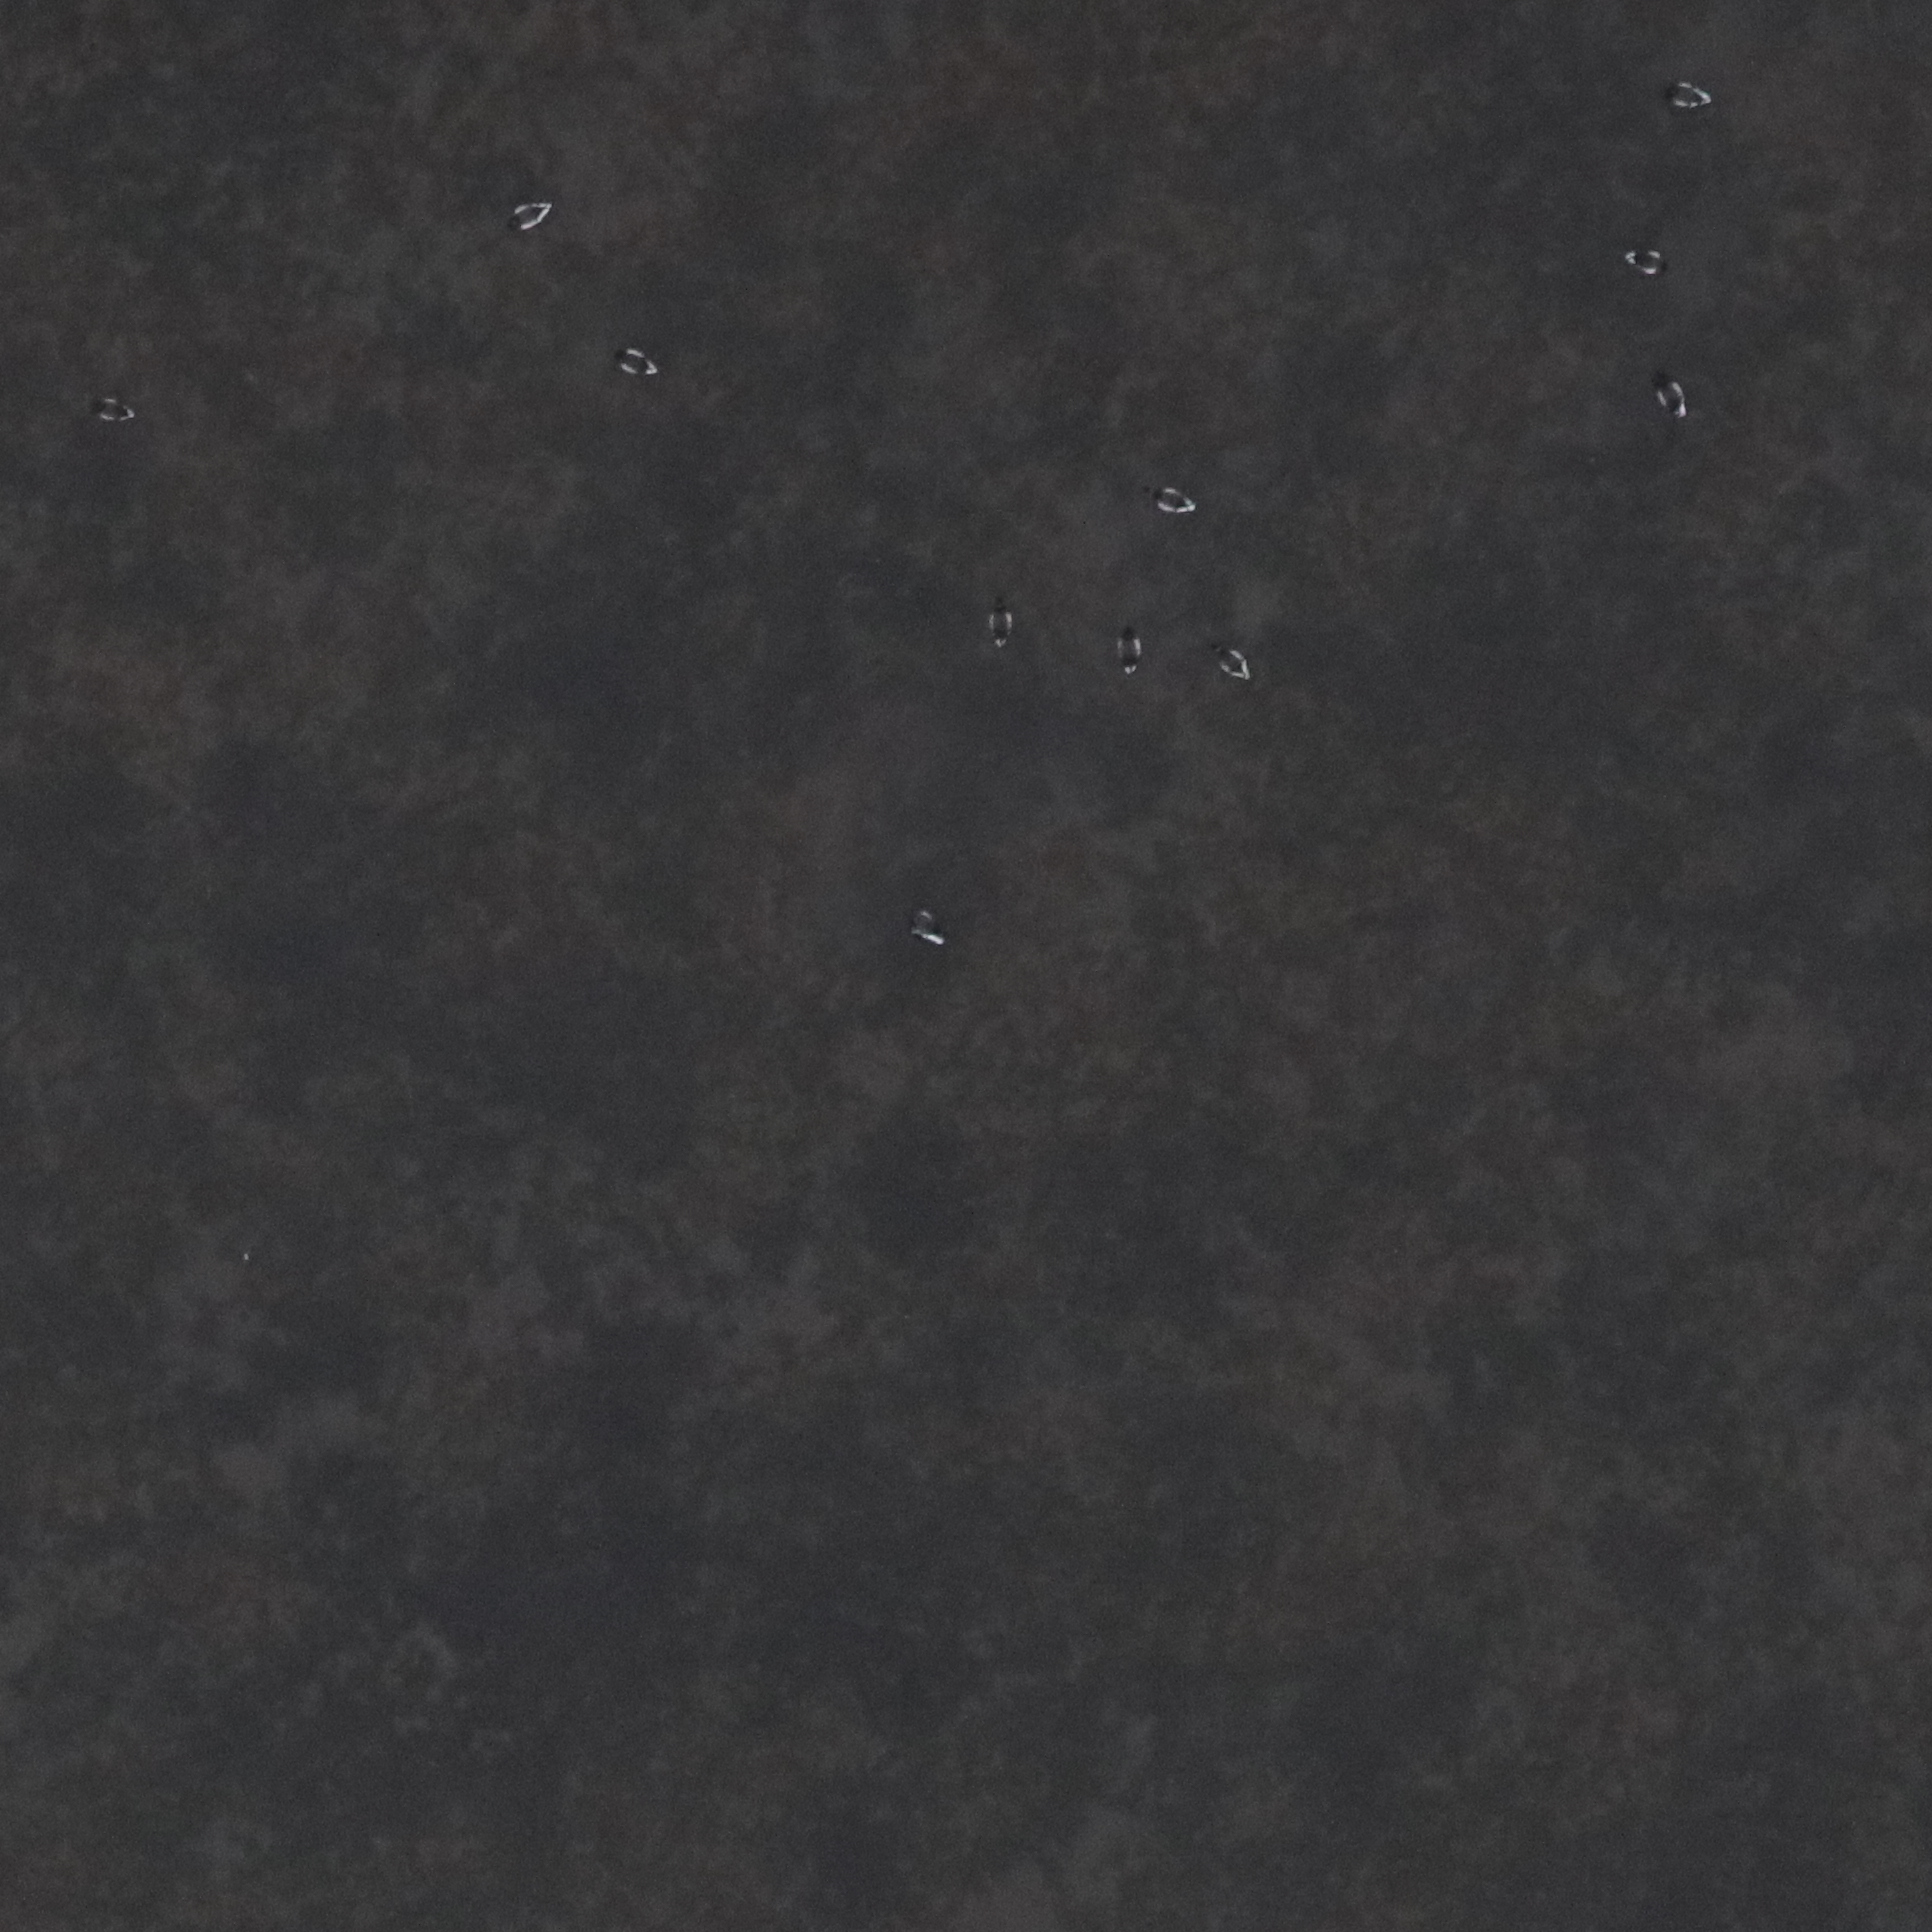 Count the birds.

11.